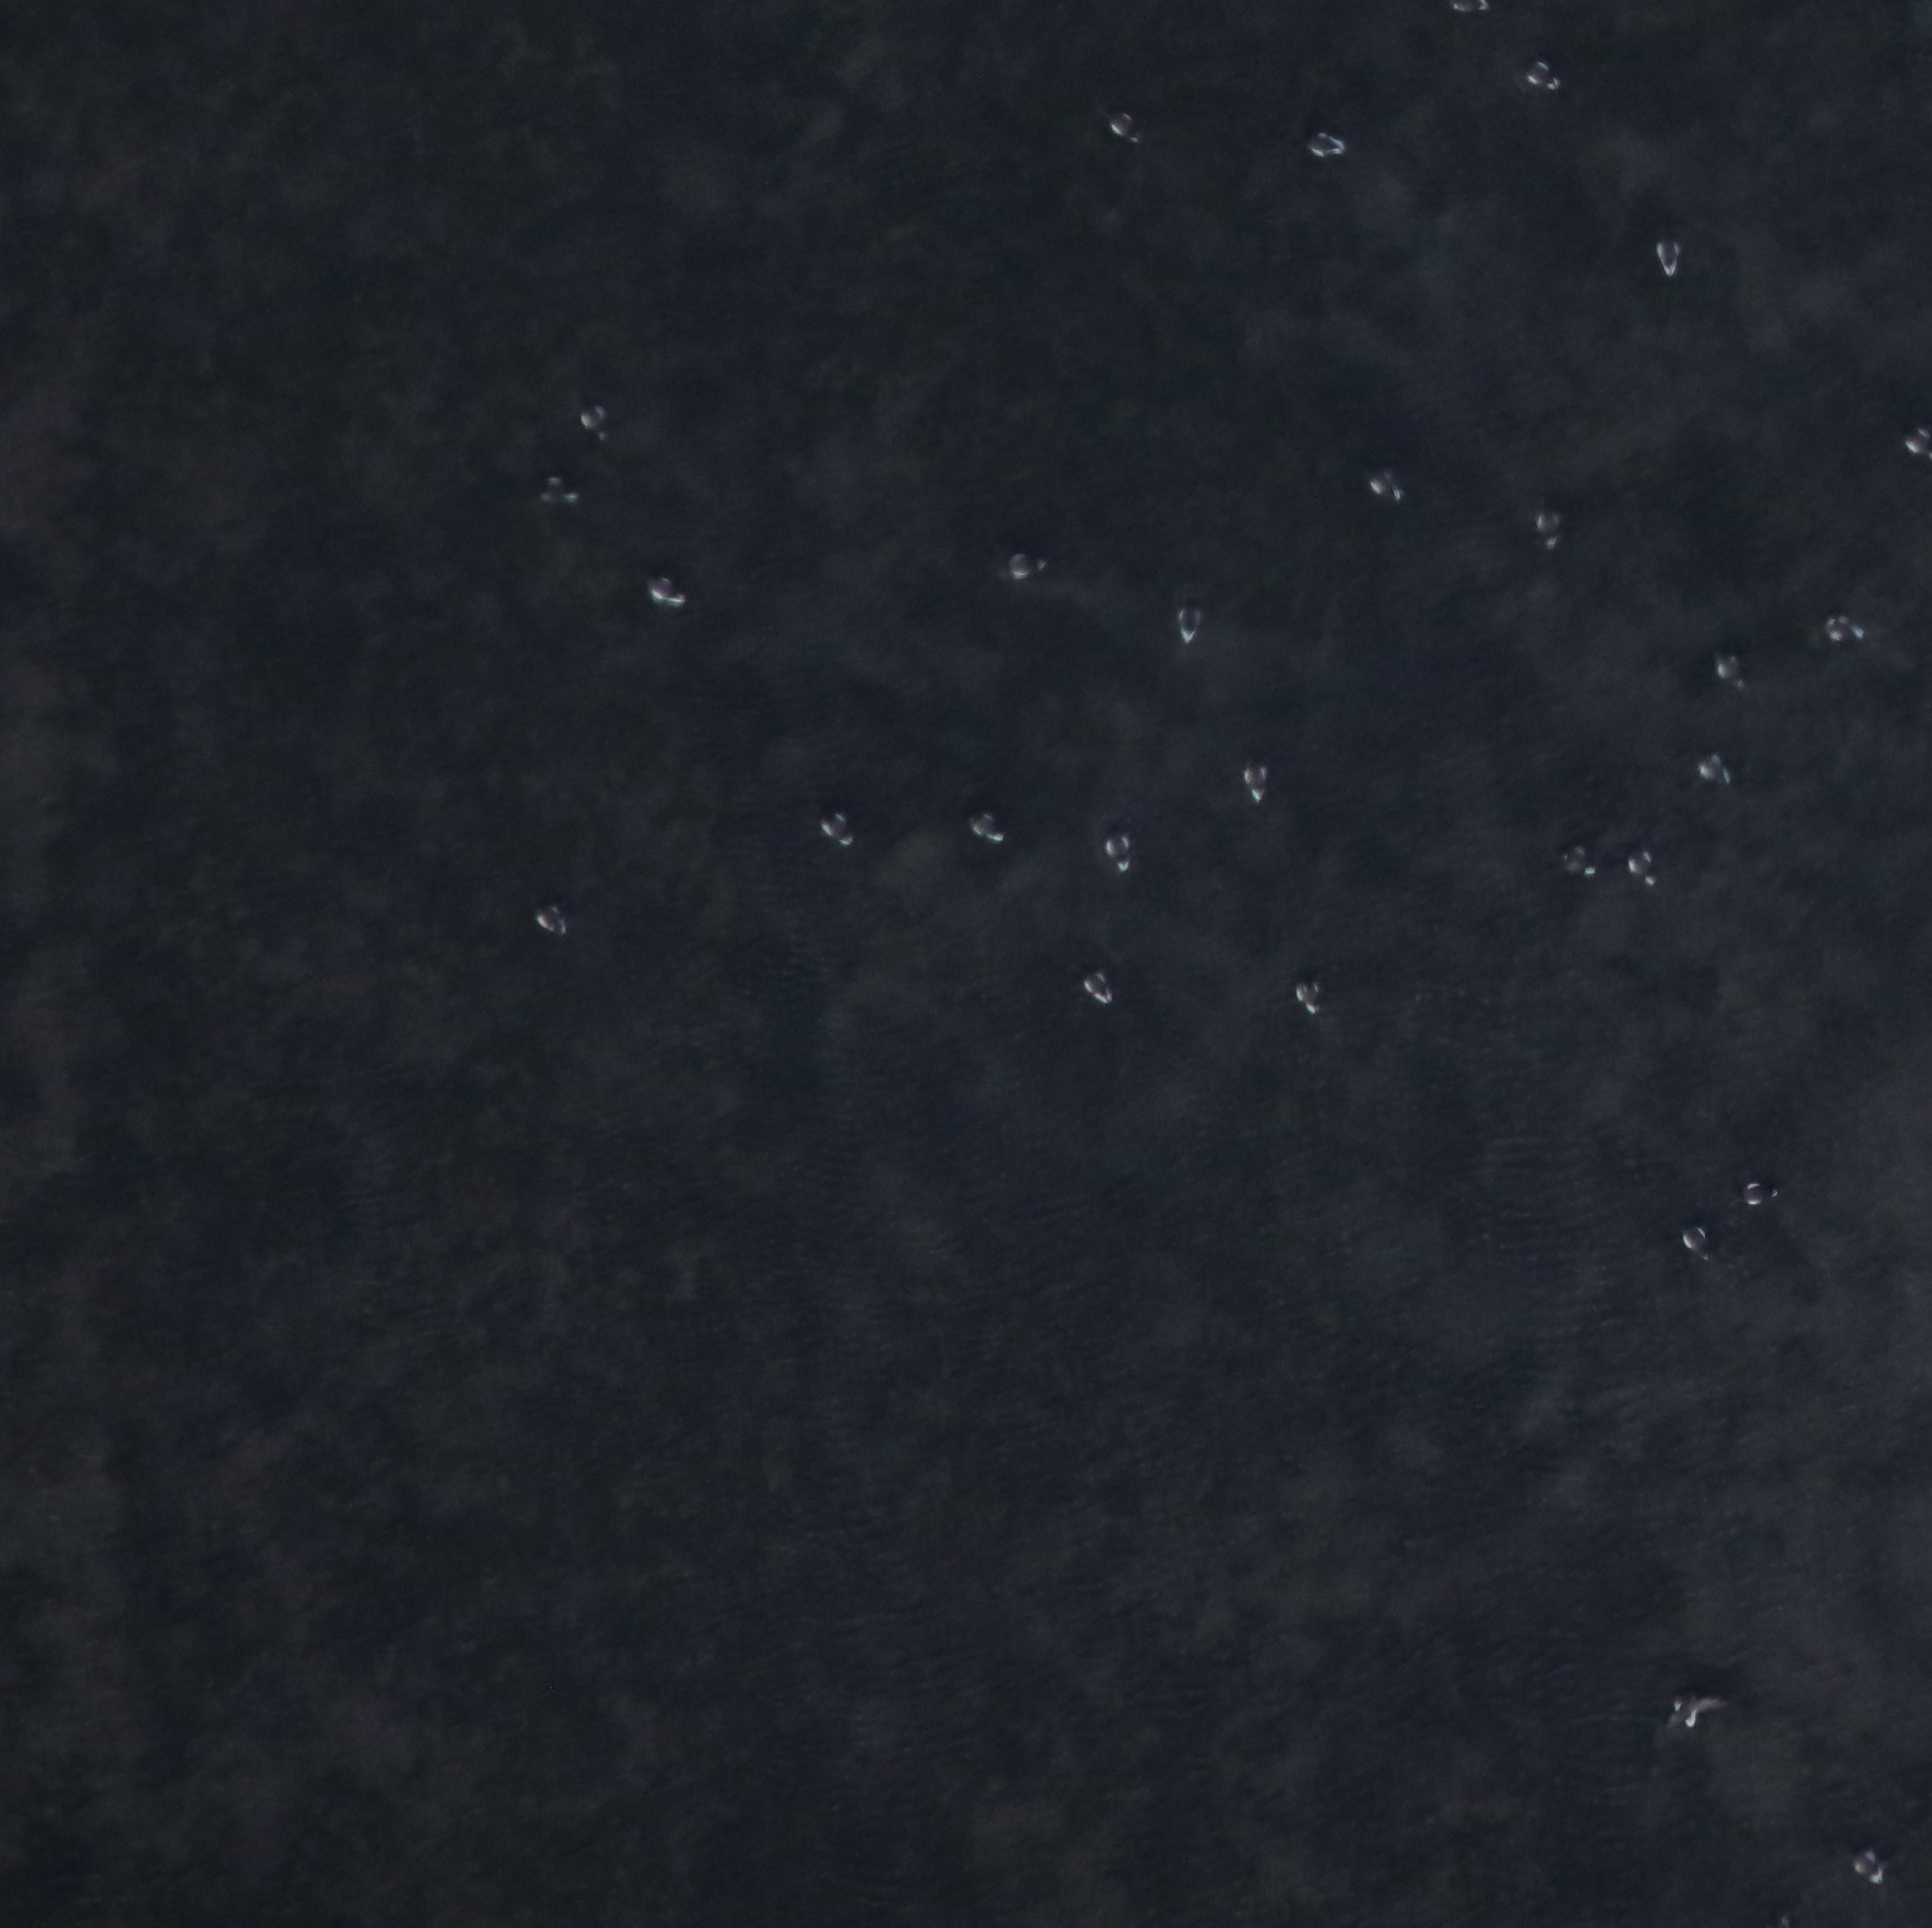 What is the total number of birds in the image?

29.